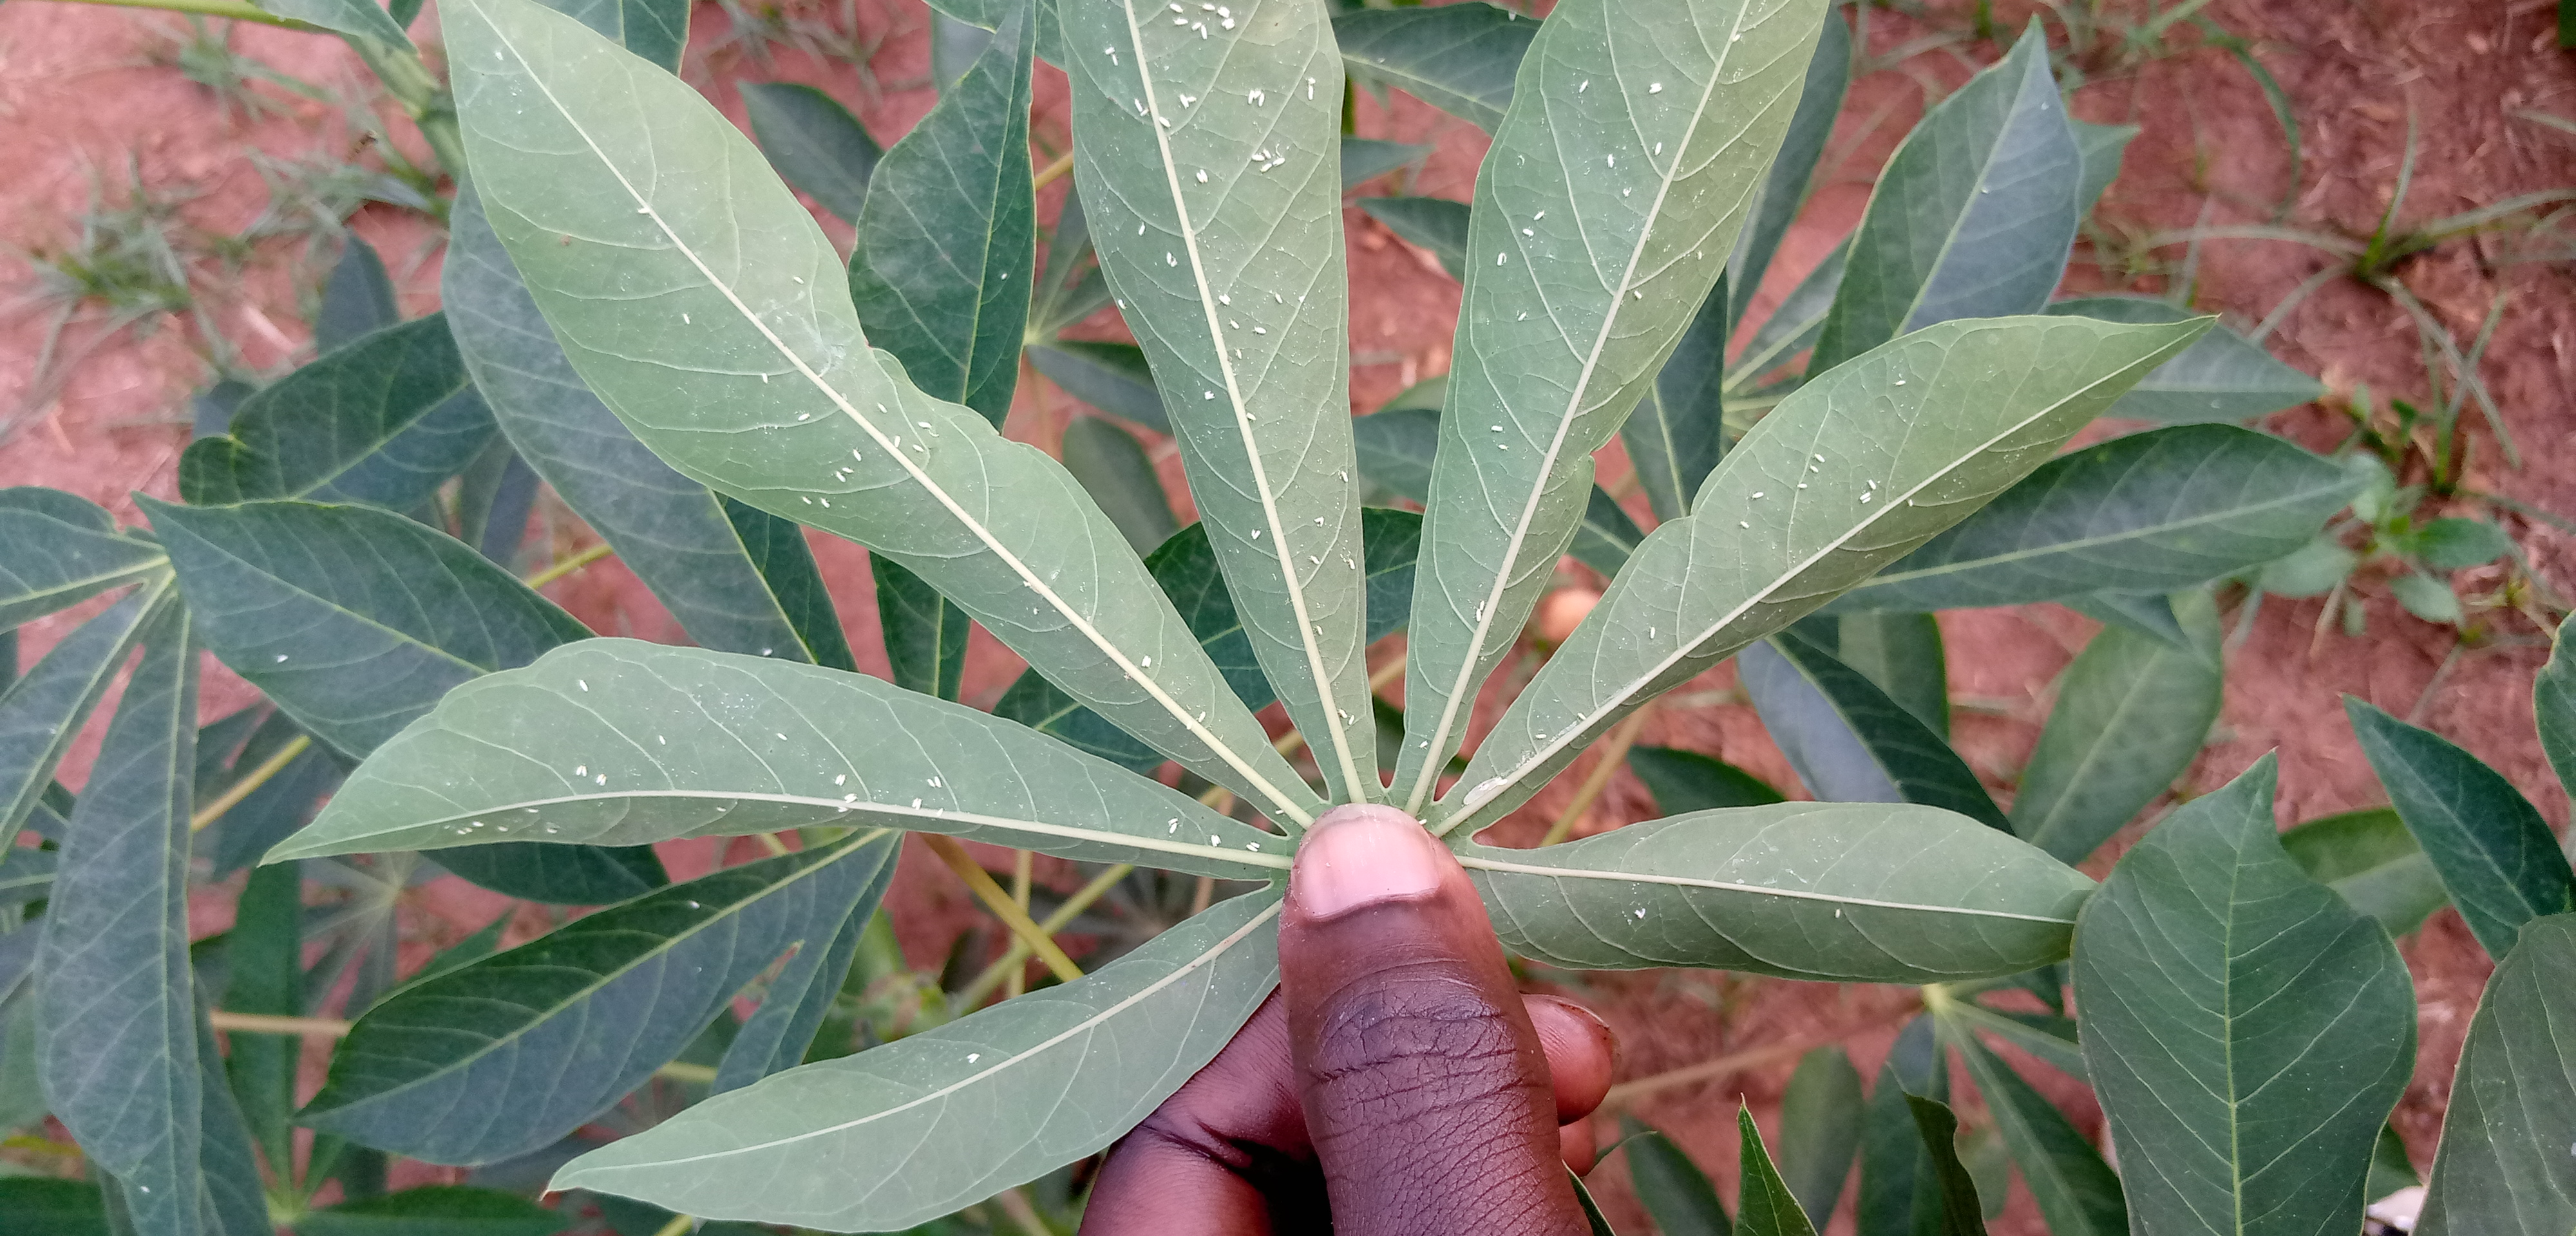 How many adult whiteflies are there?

118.